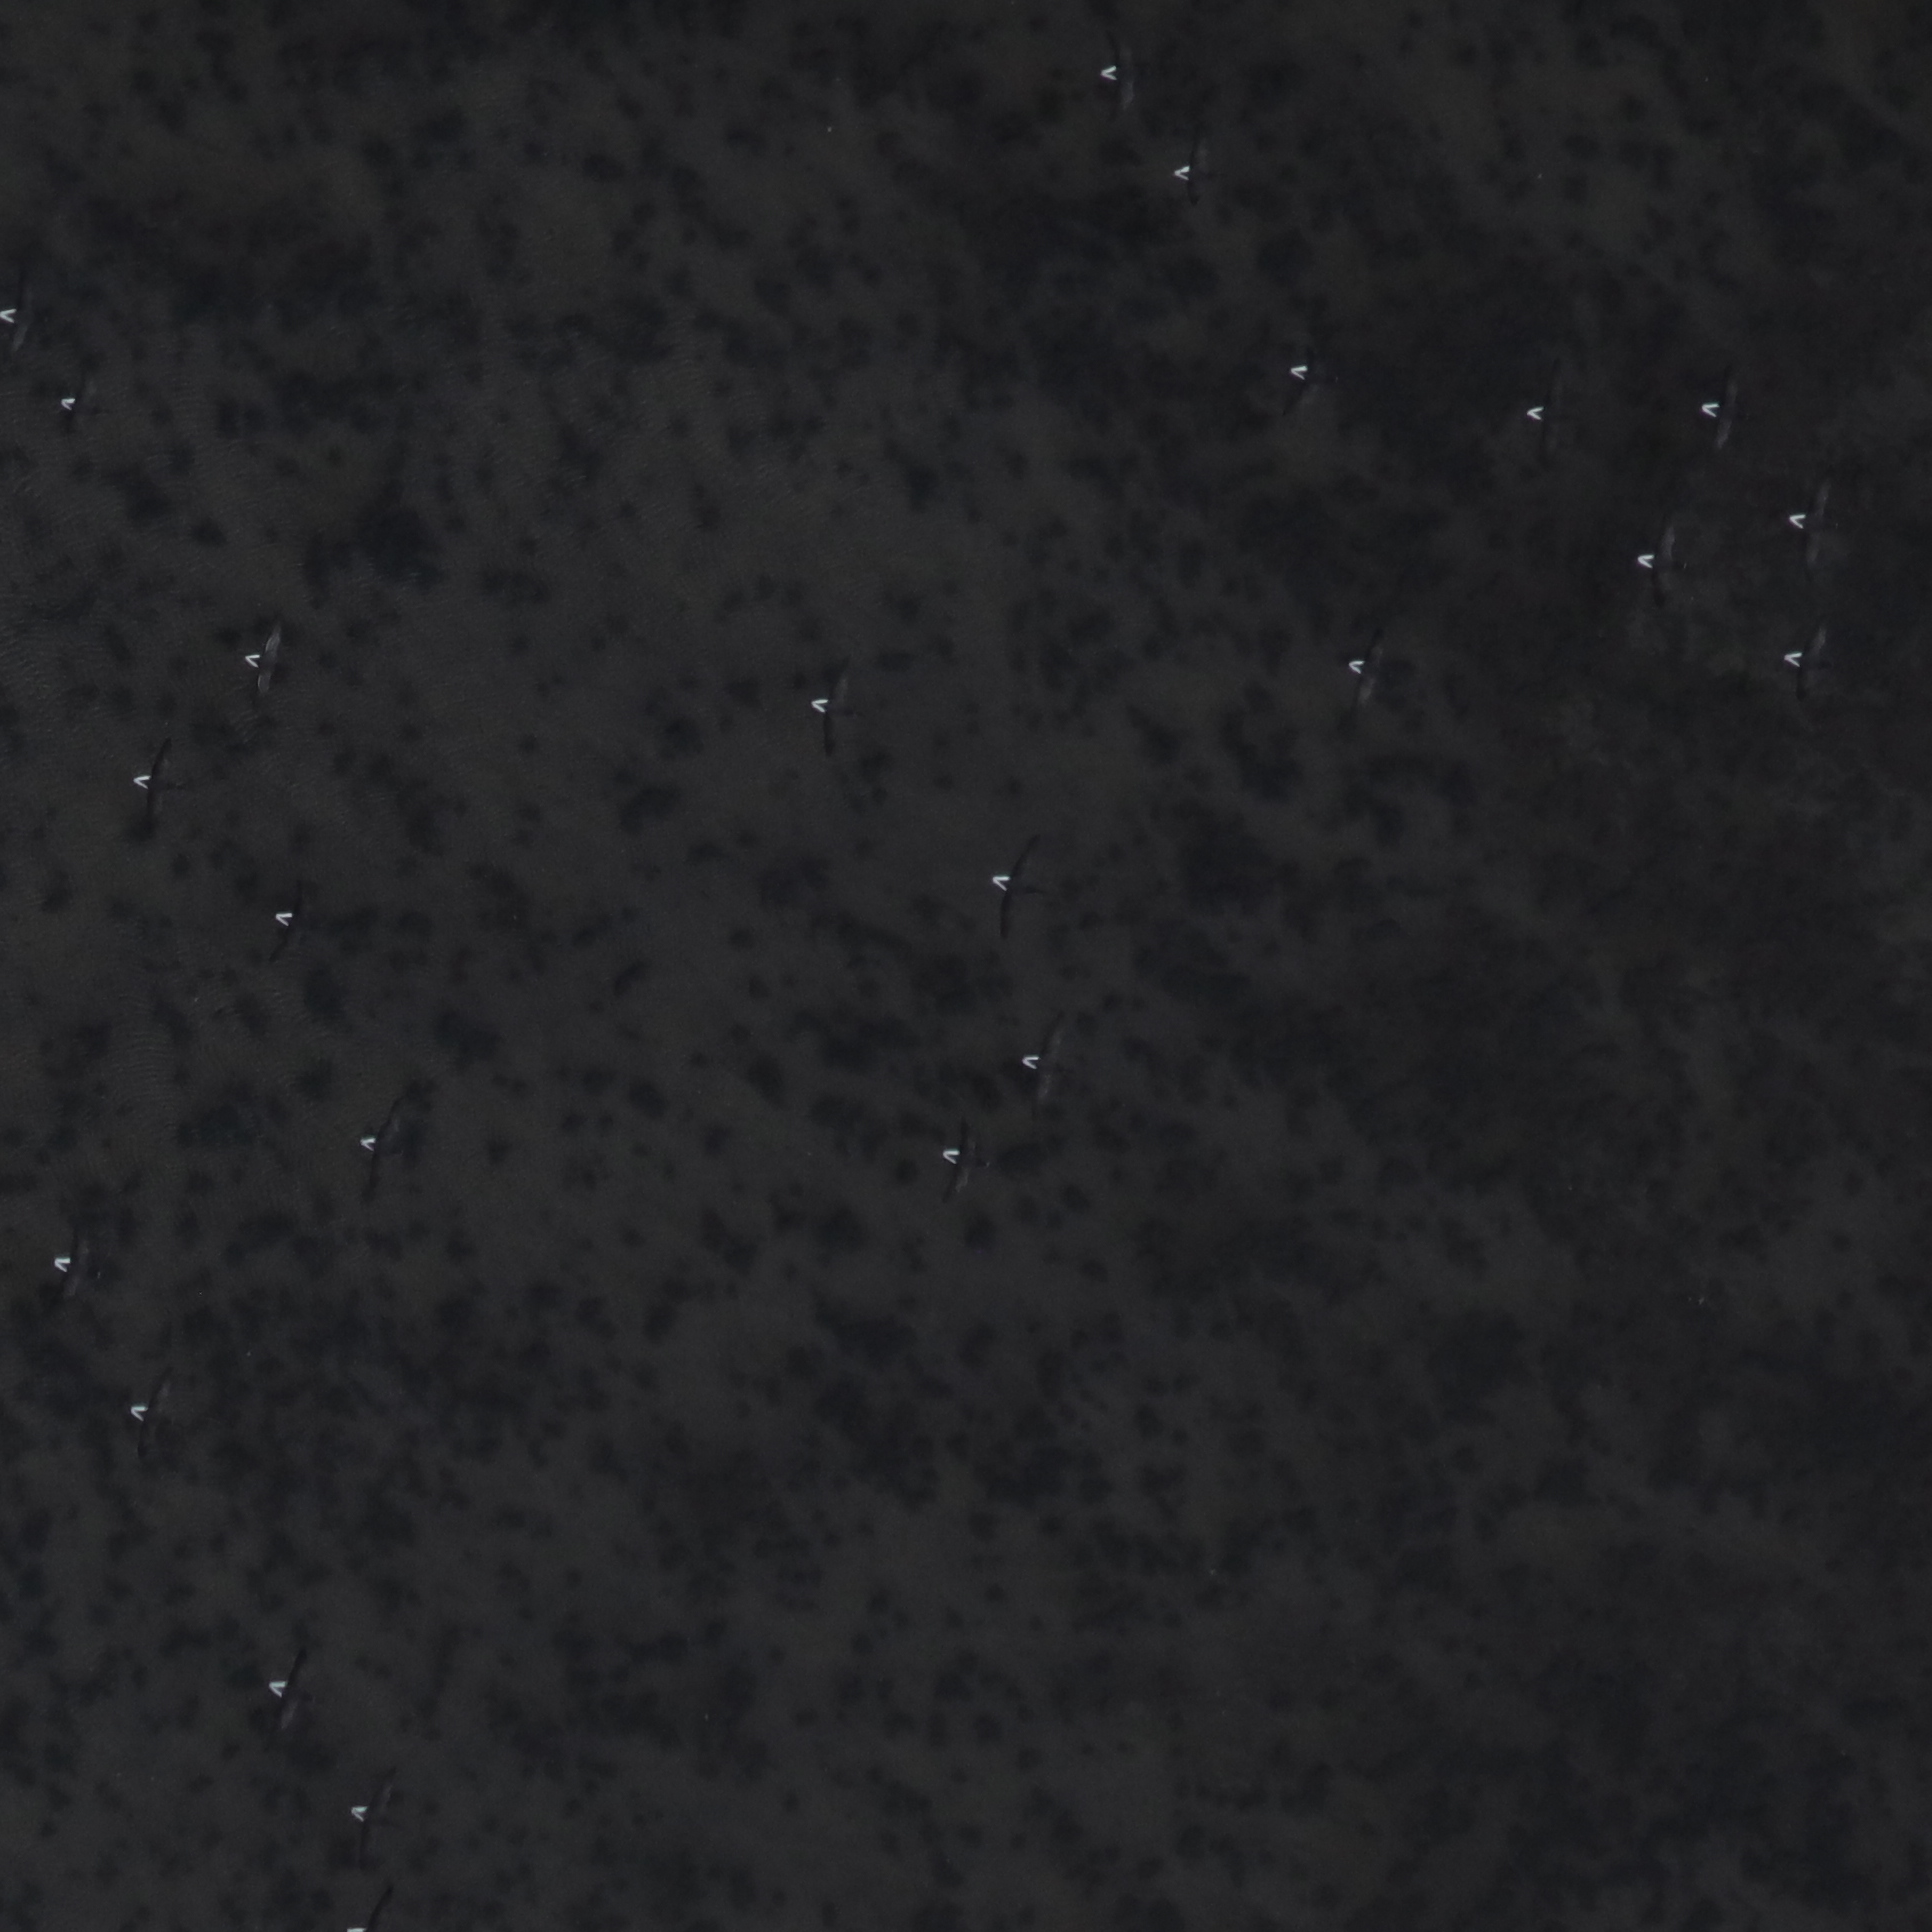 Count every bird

23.